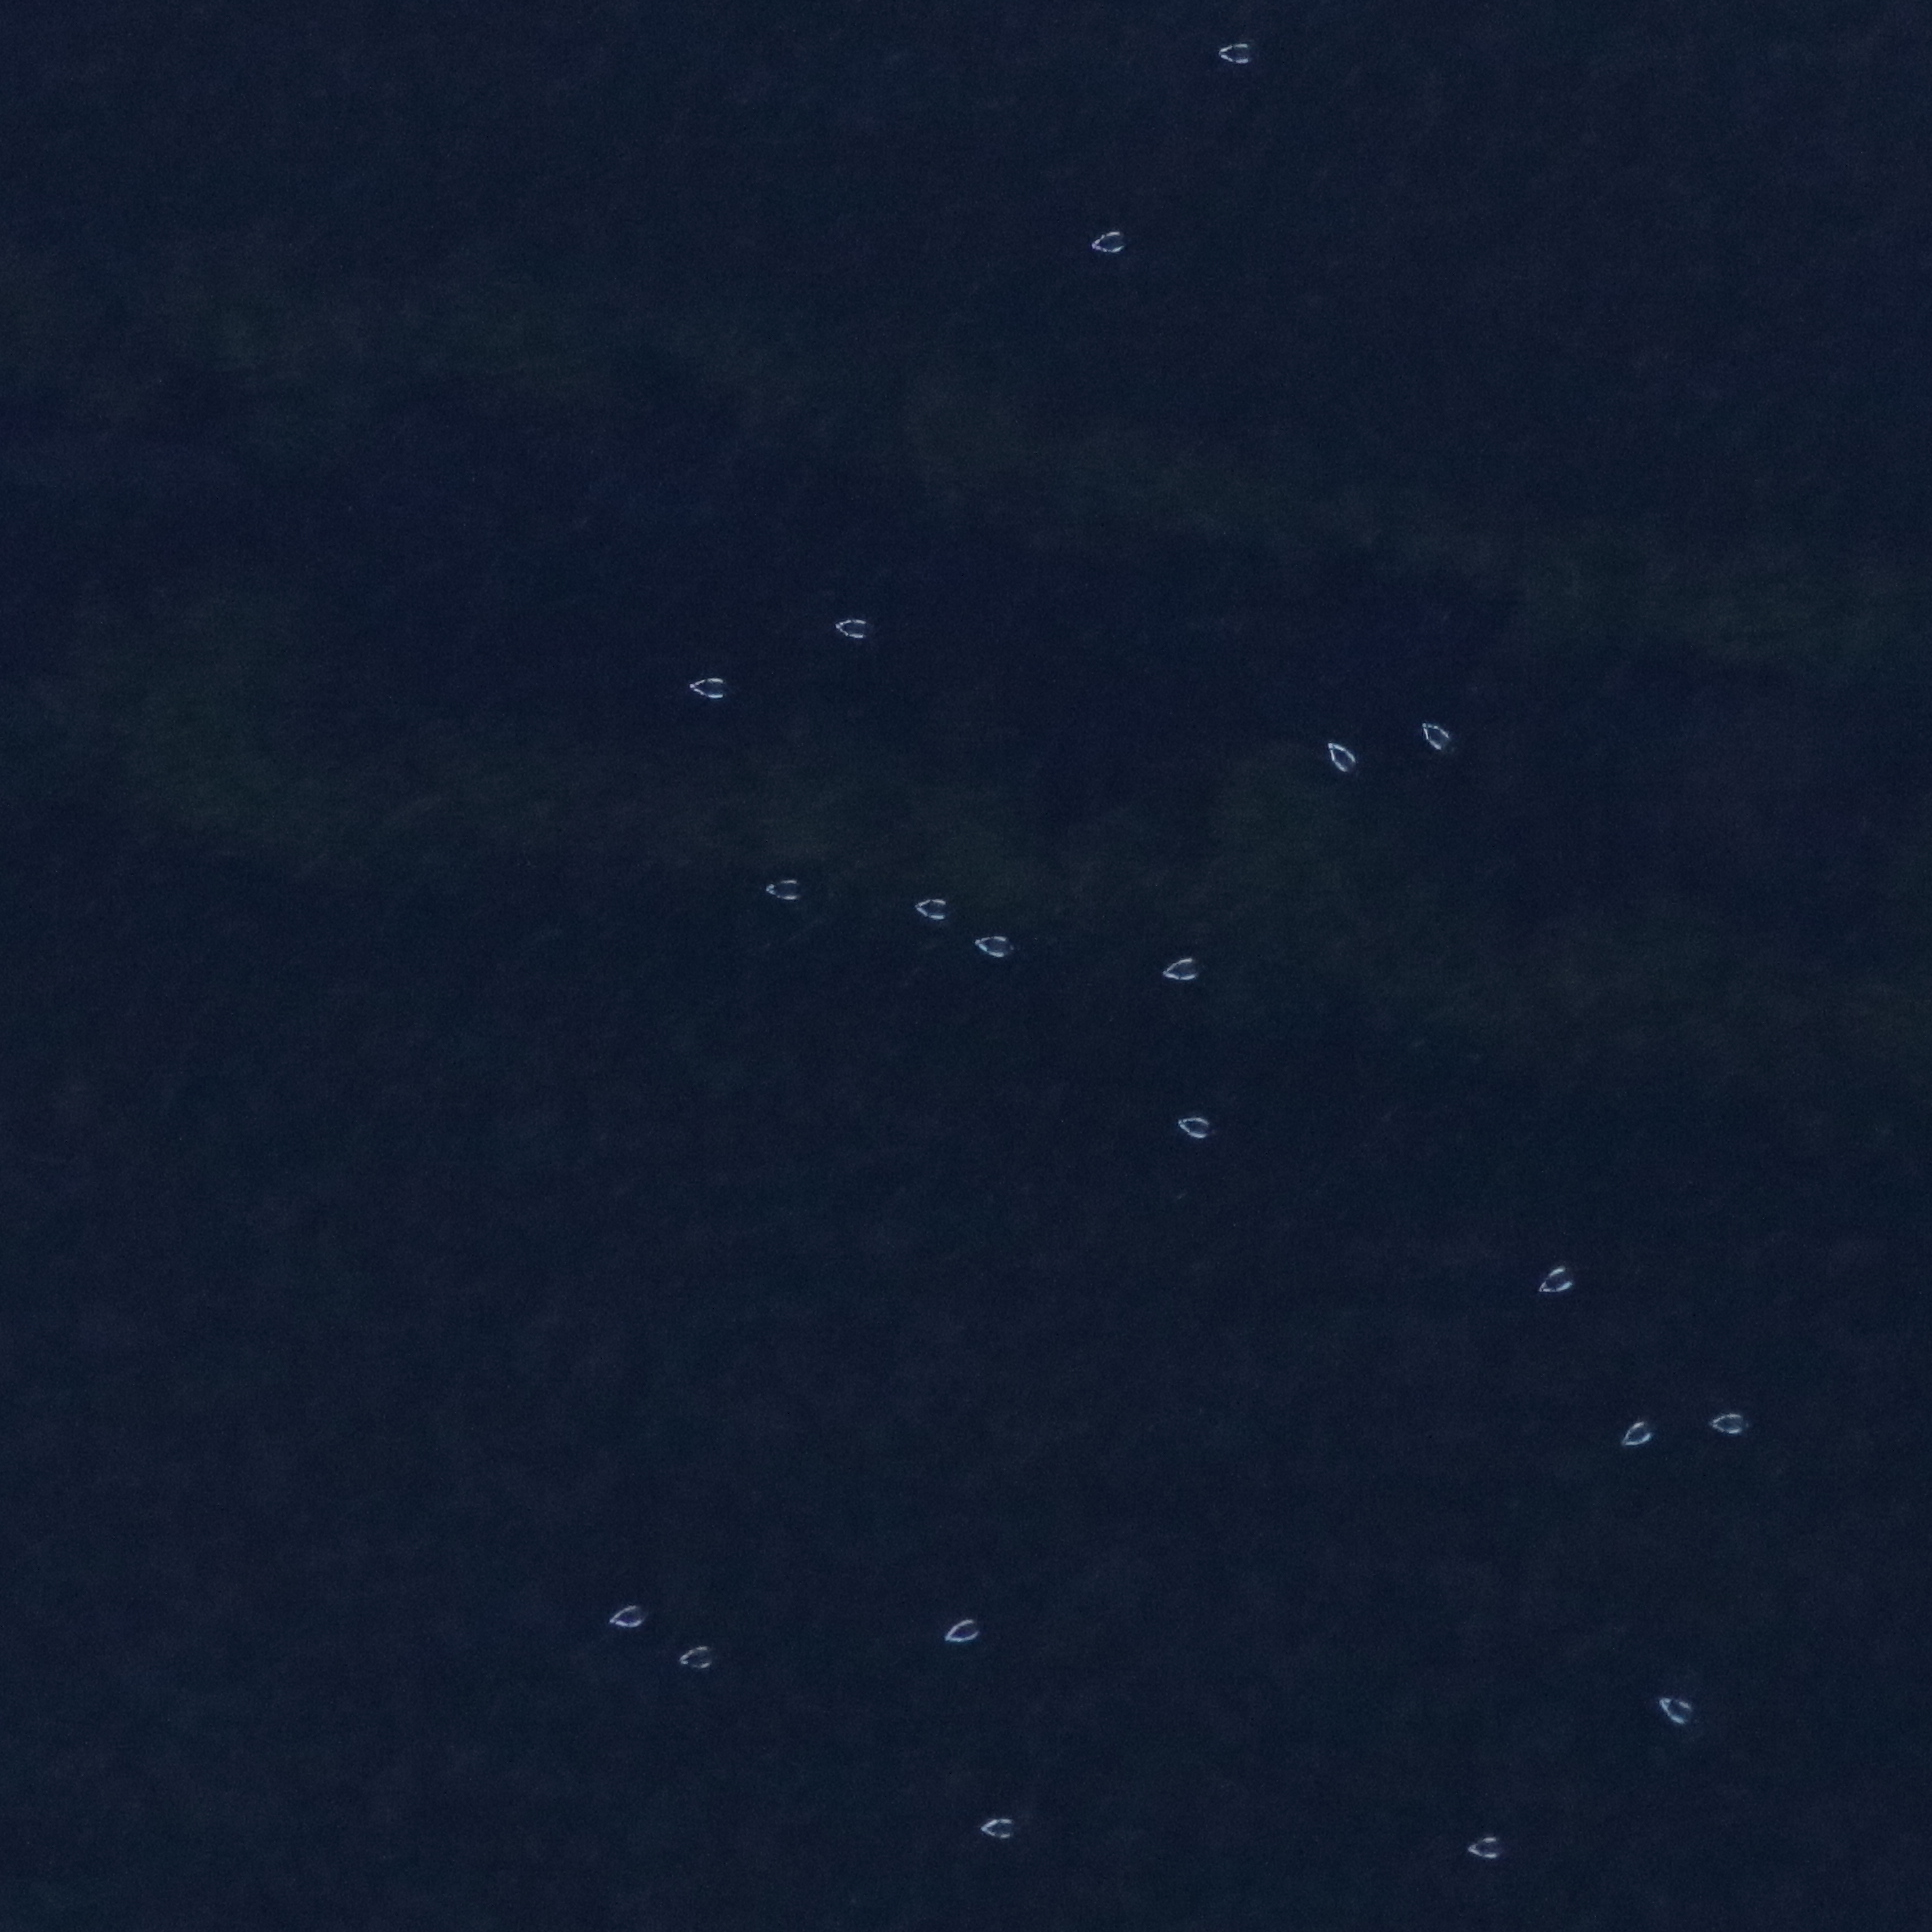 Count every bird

20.